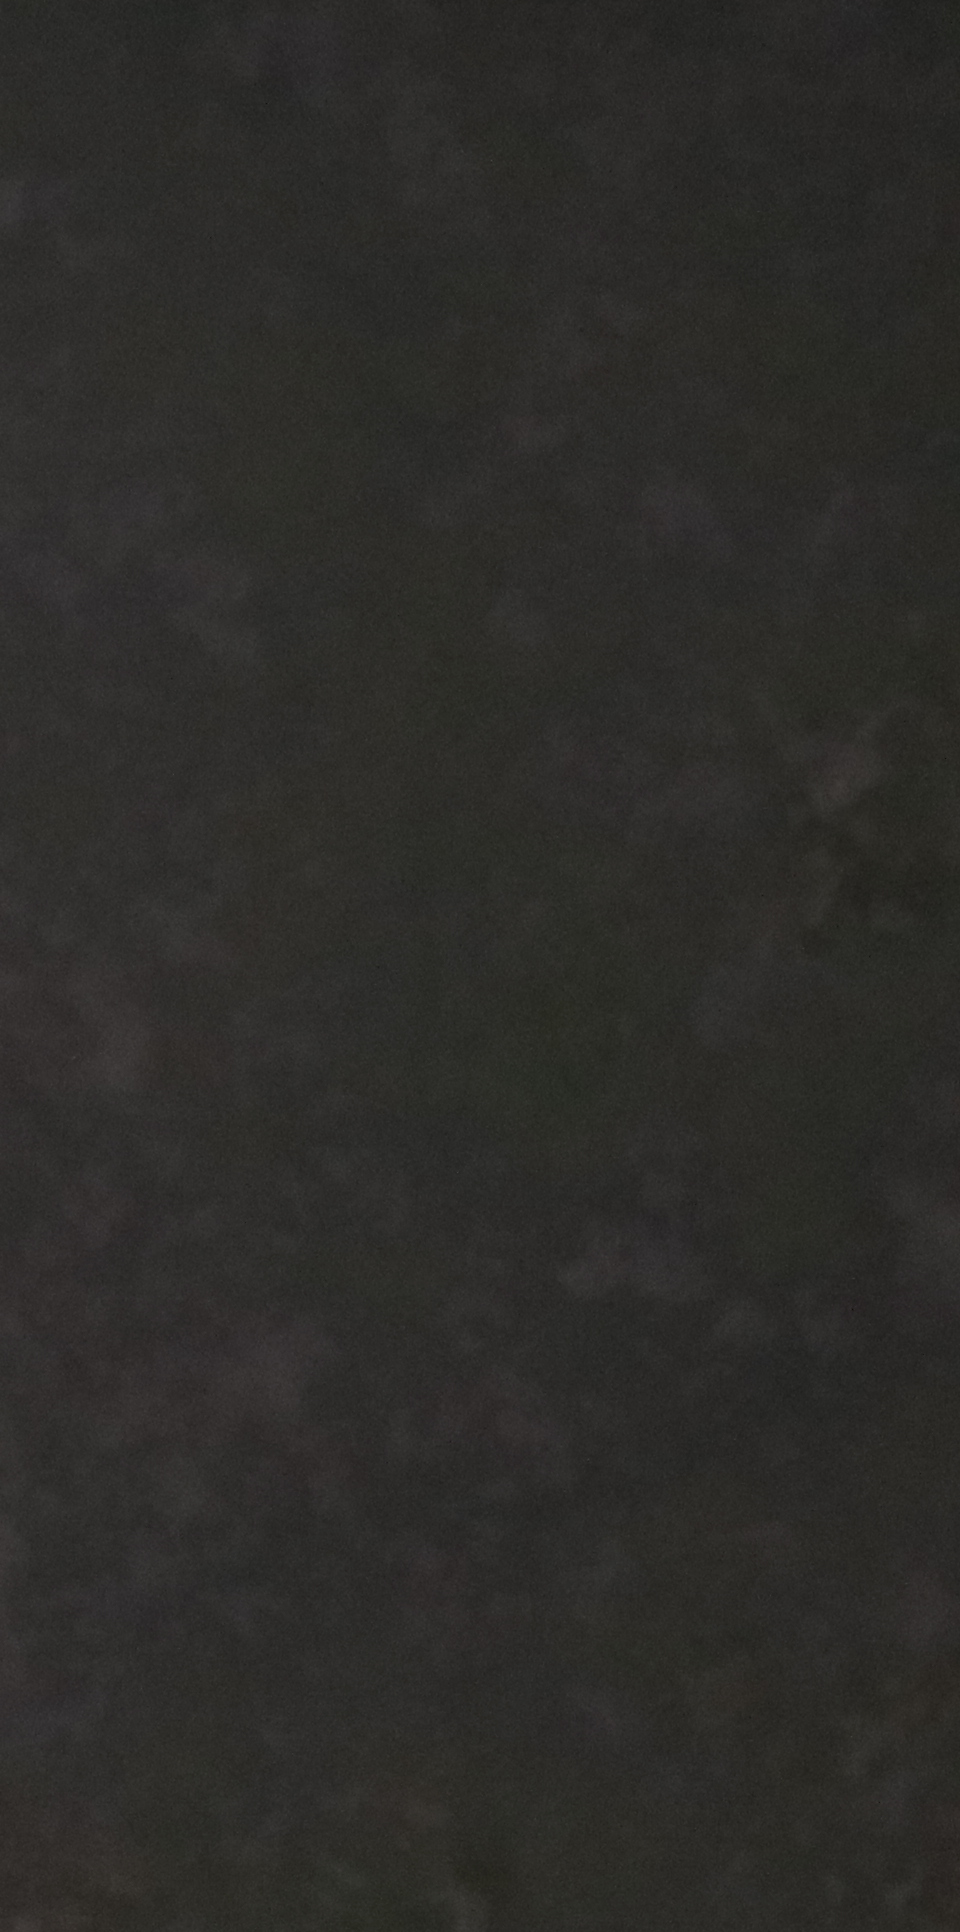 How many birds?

0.